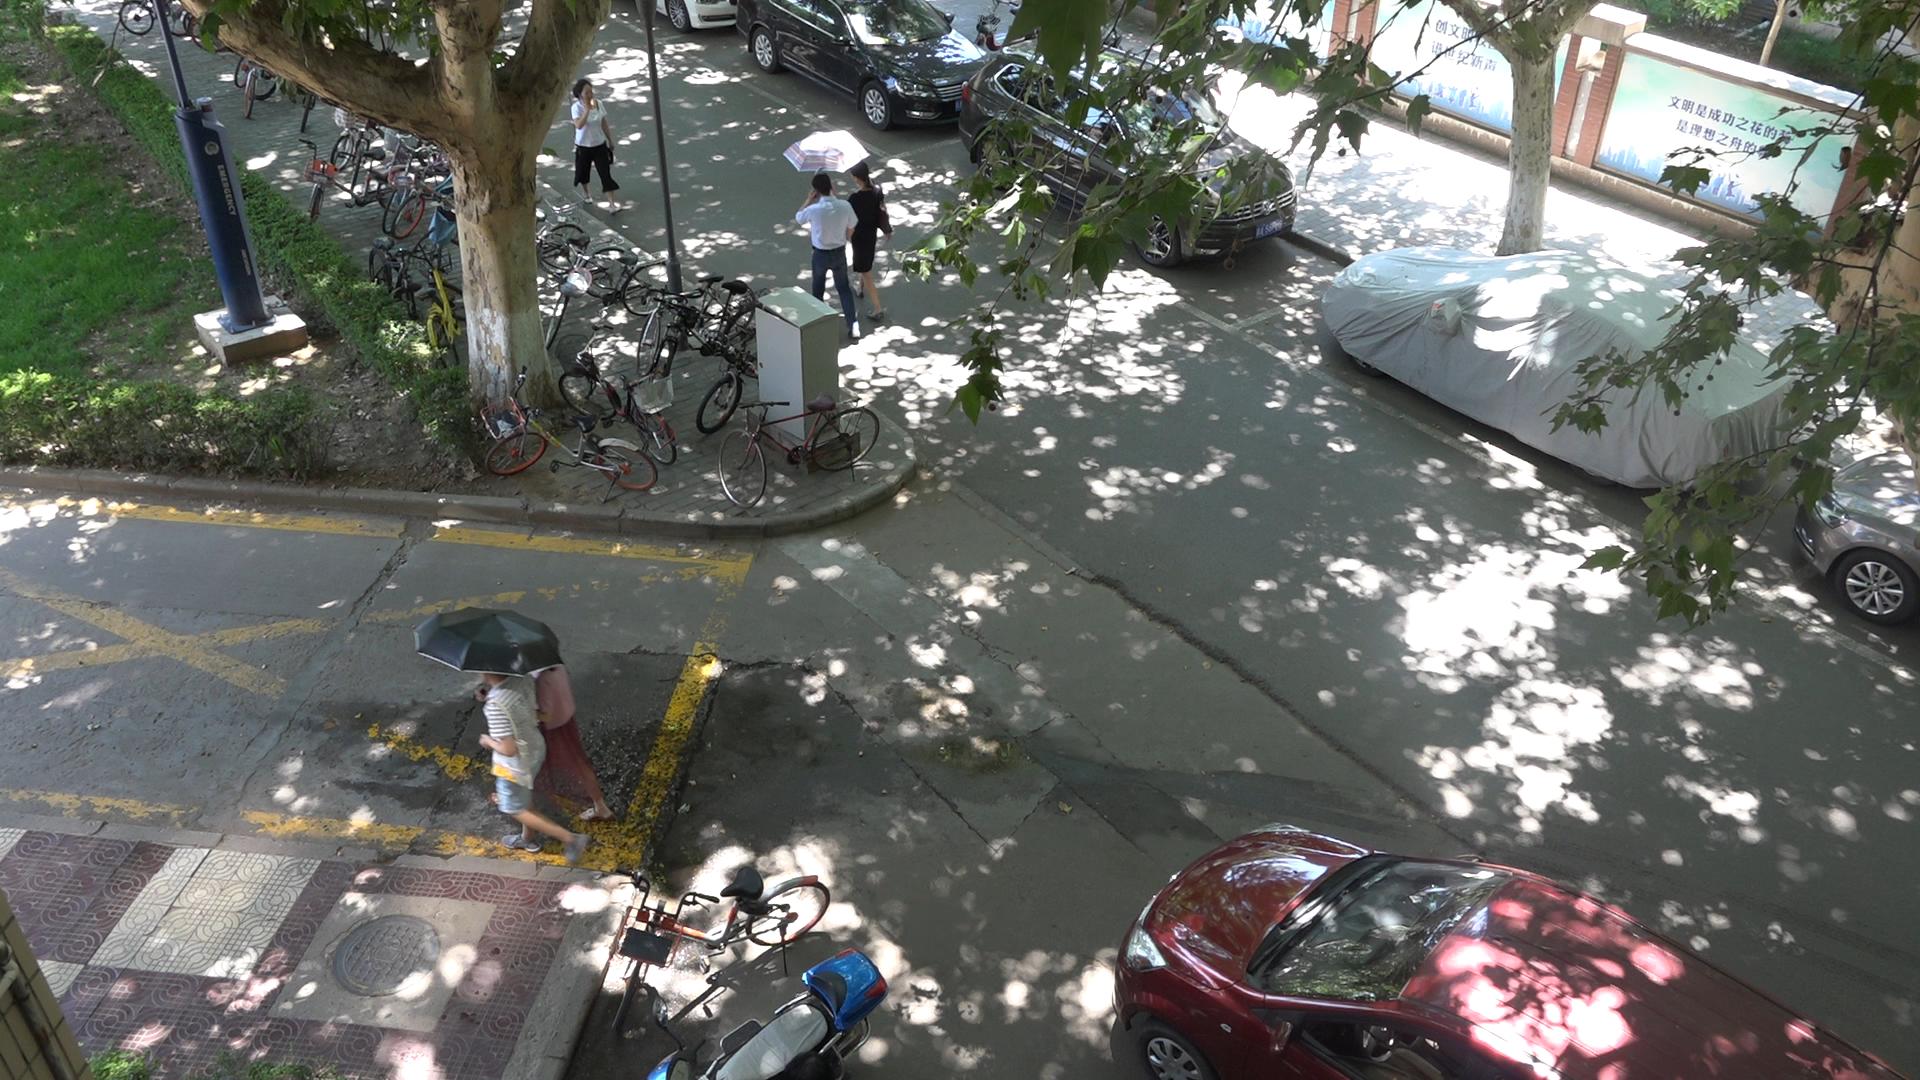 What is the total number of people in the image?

5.